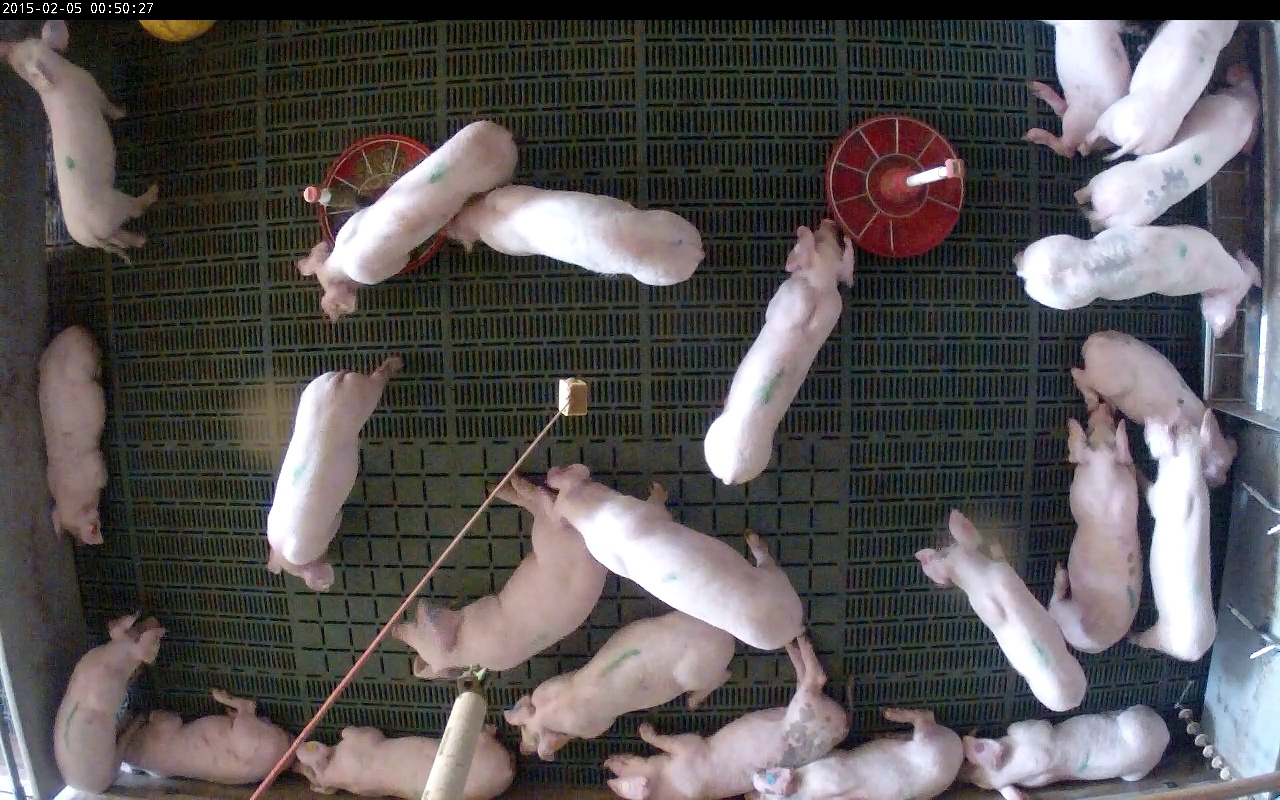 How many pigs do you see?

23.